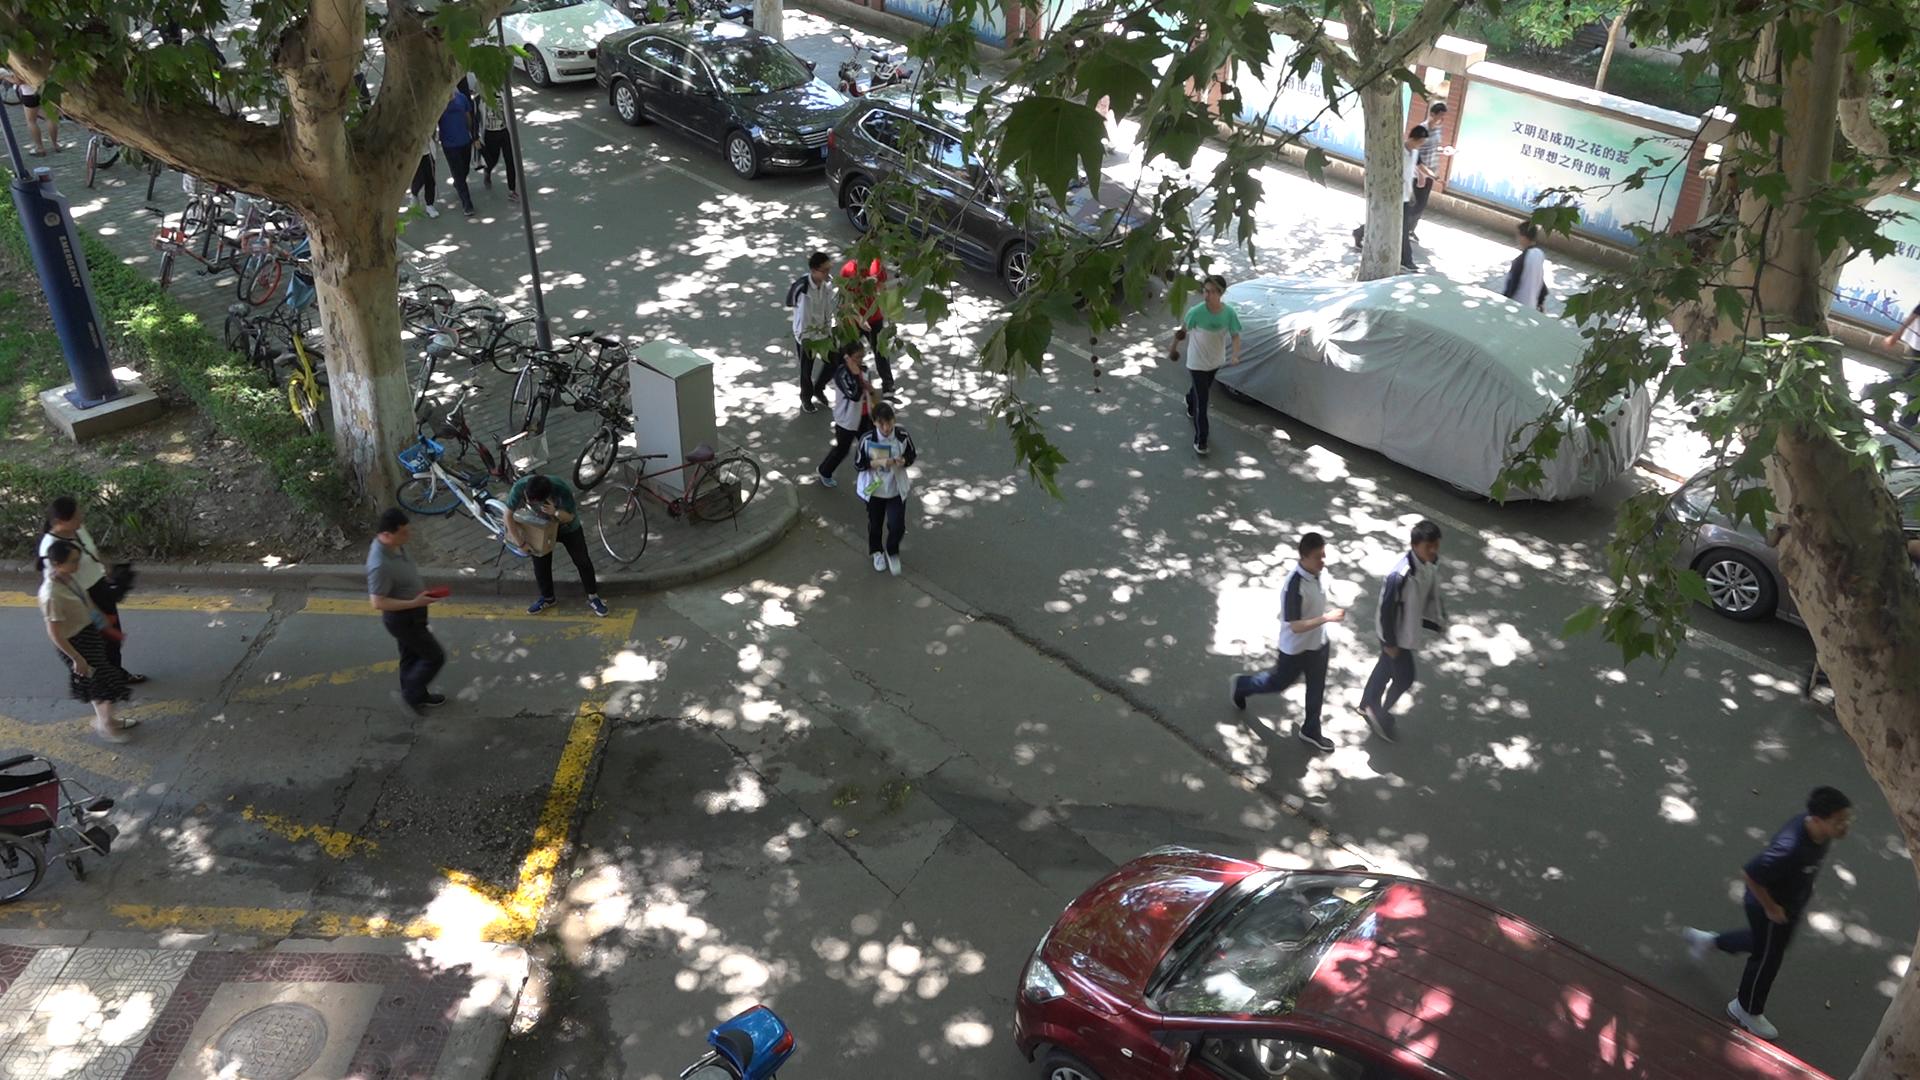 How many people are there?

15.